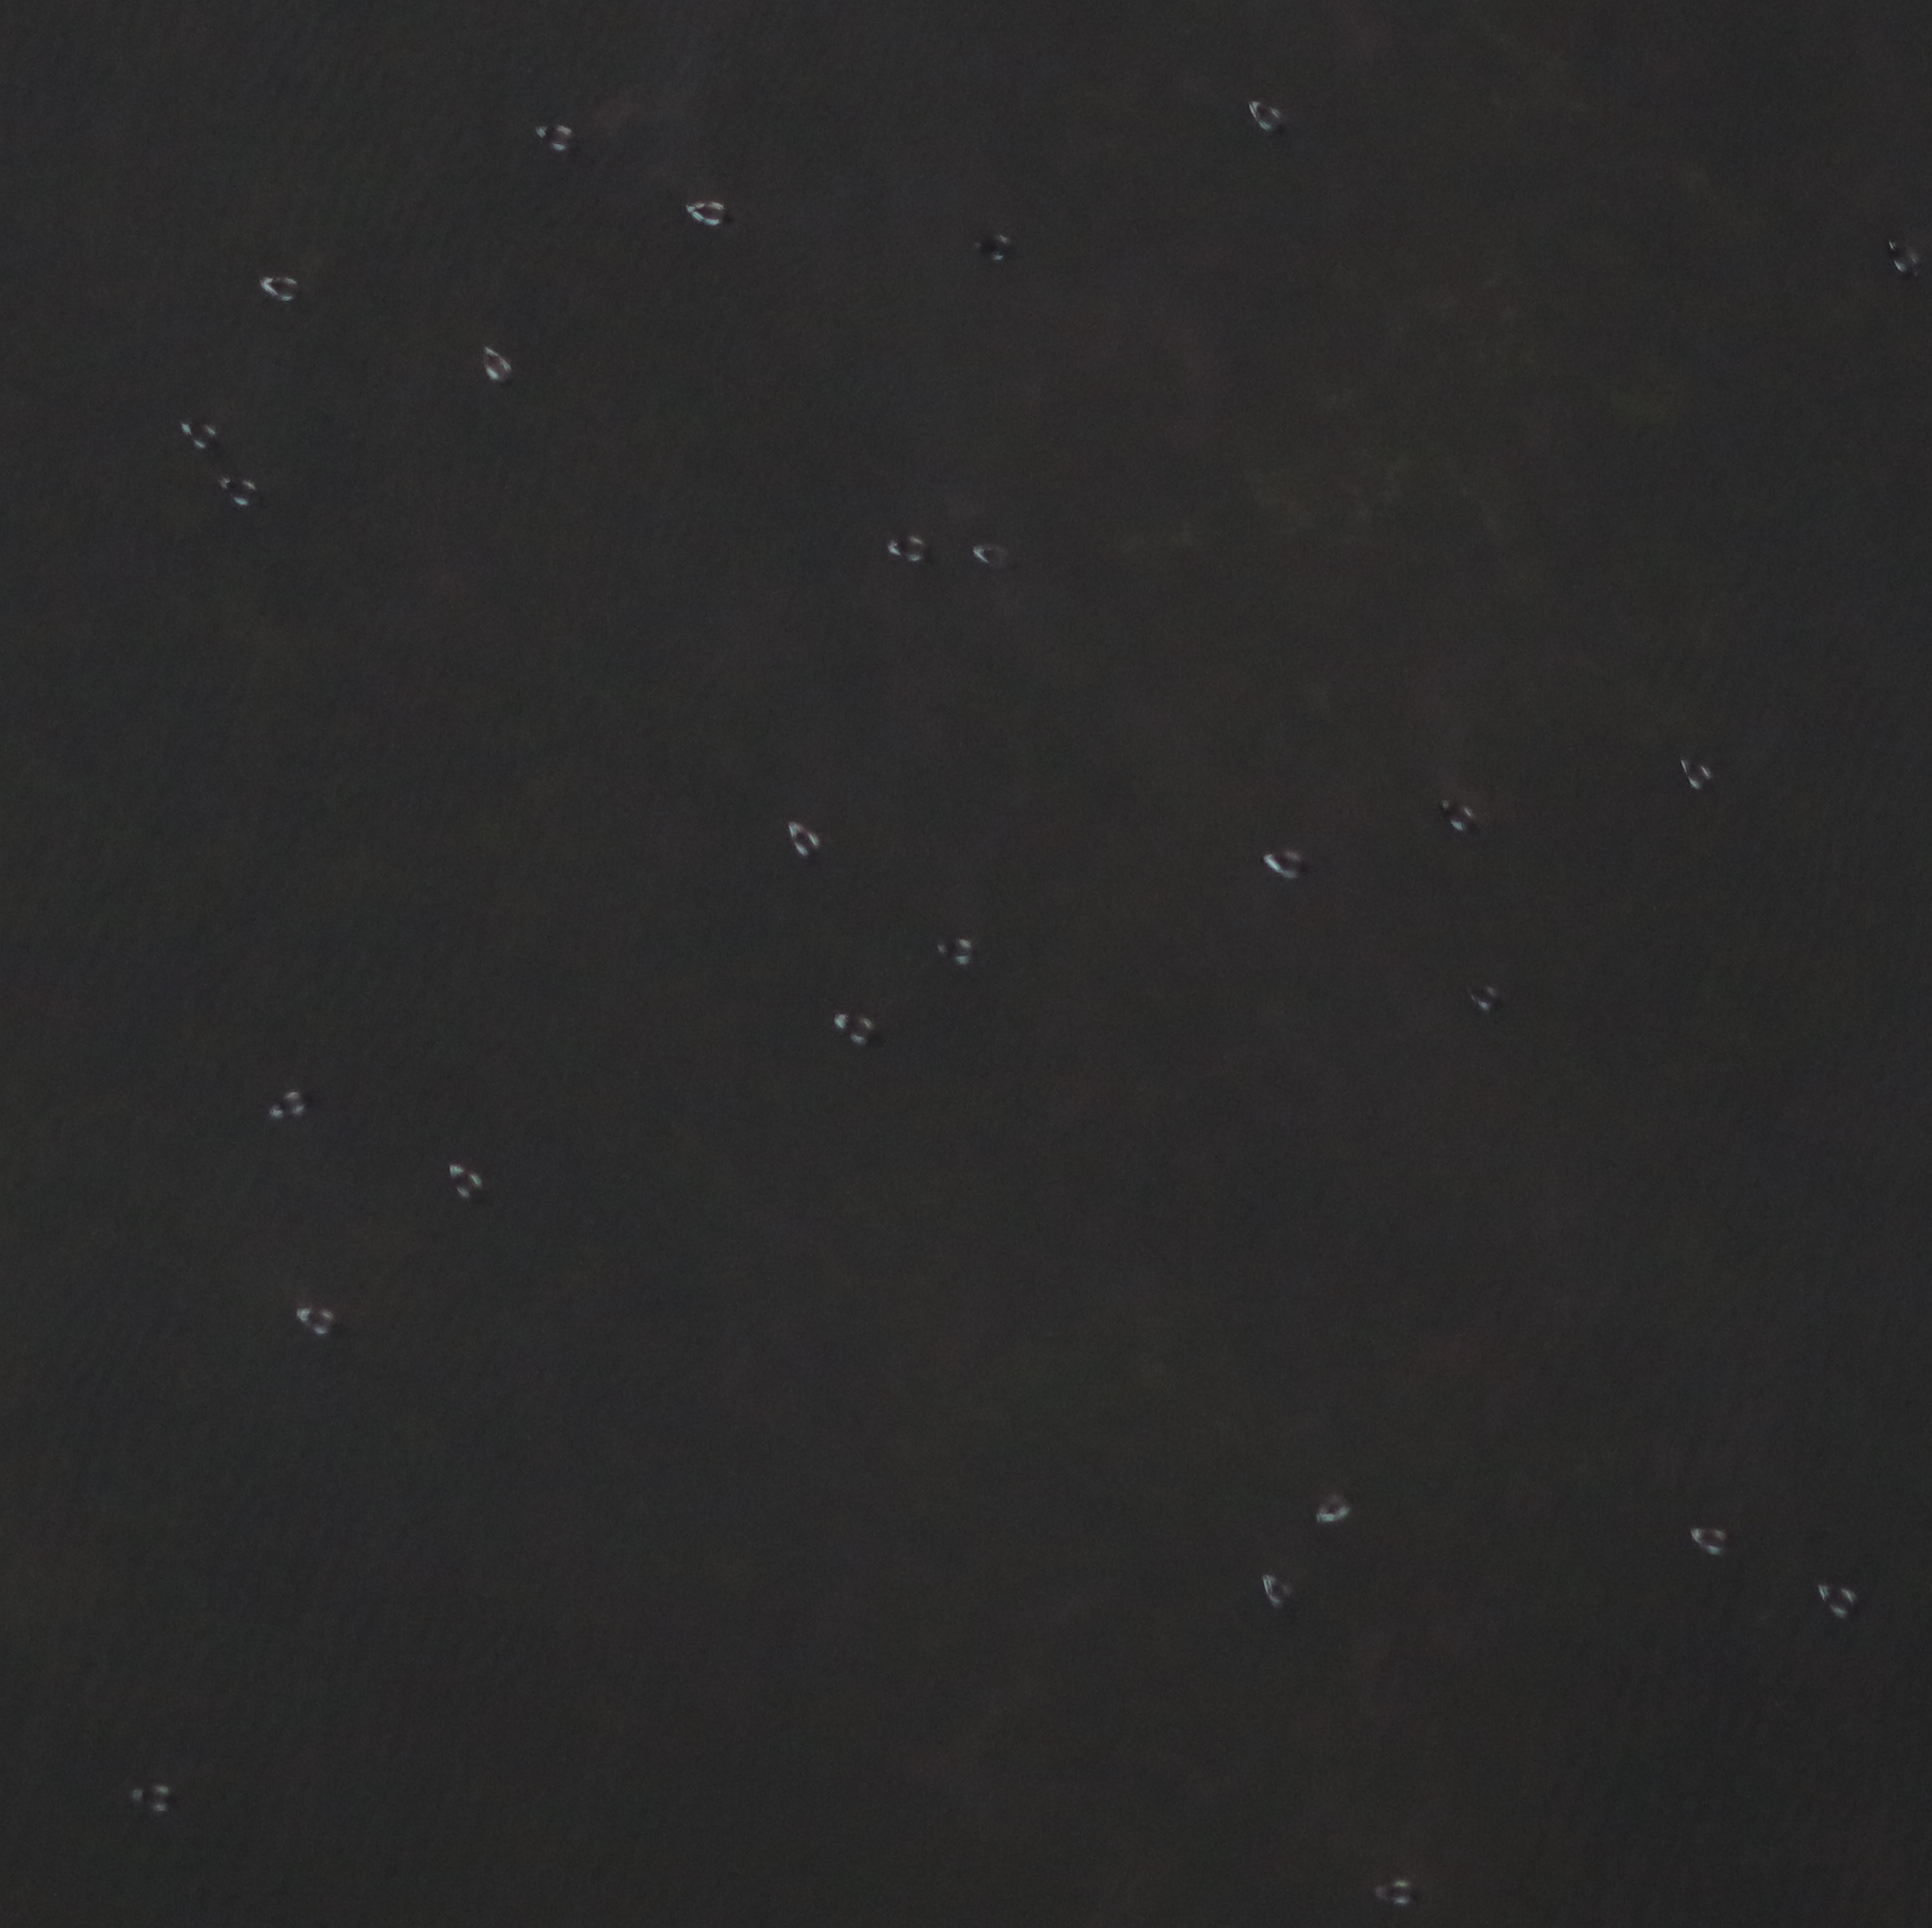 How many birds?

27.